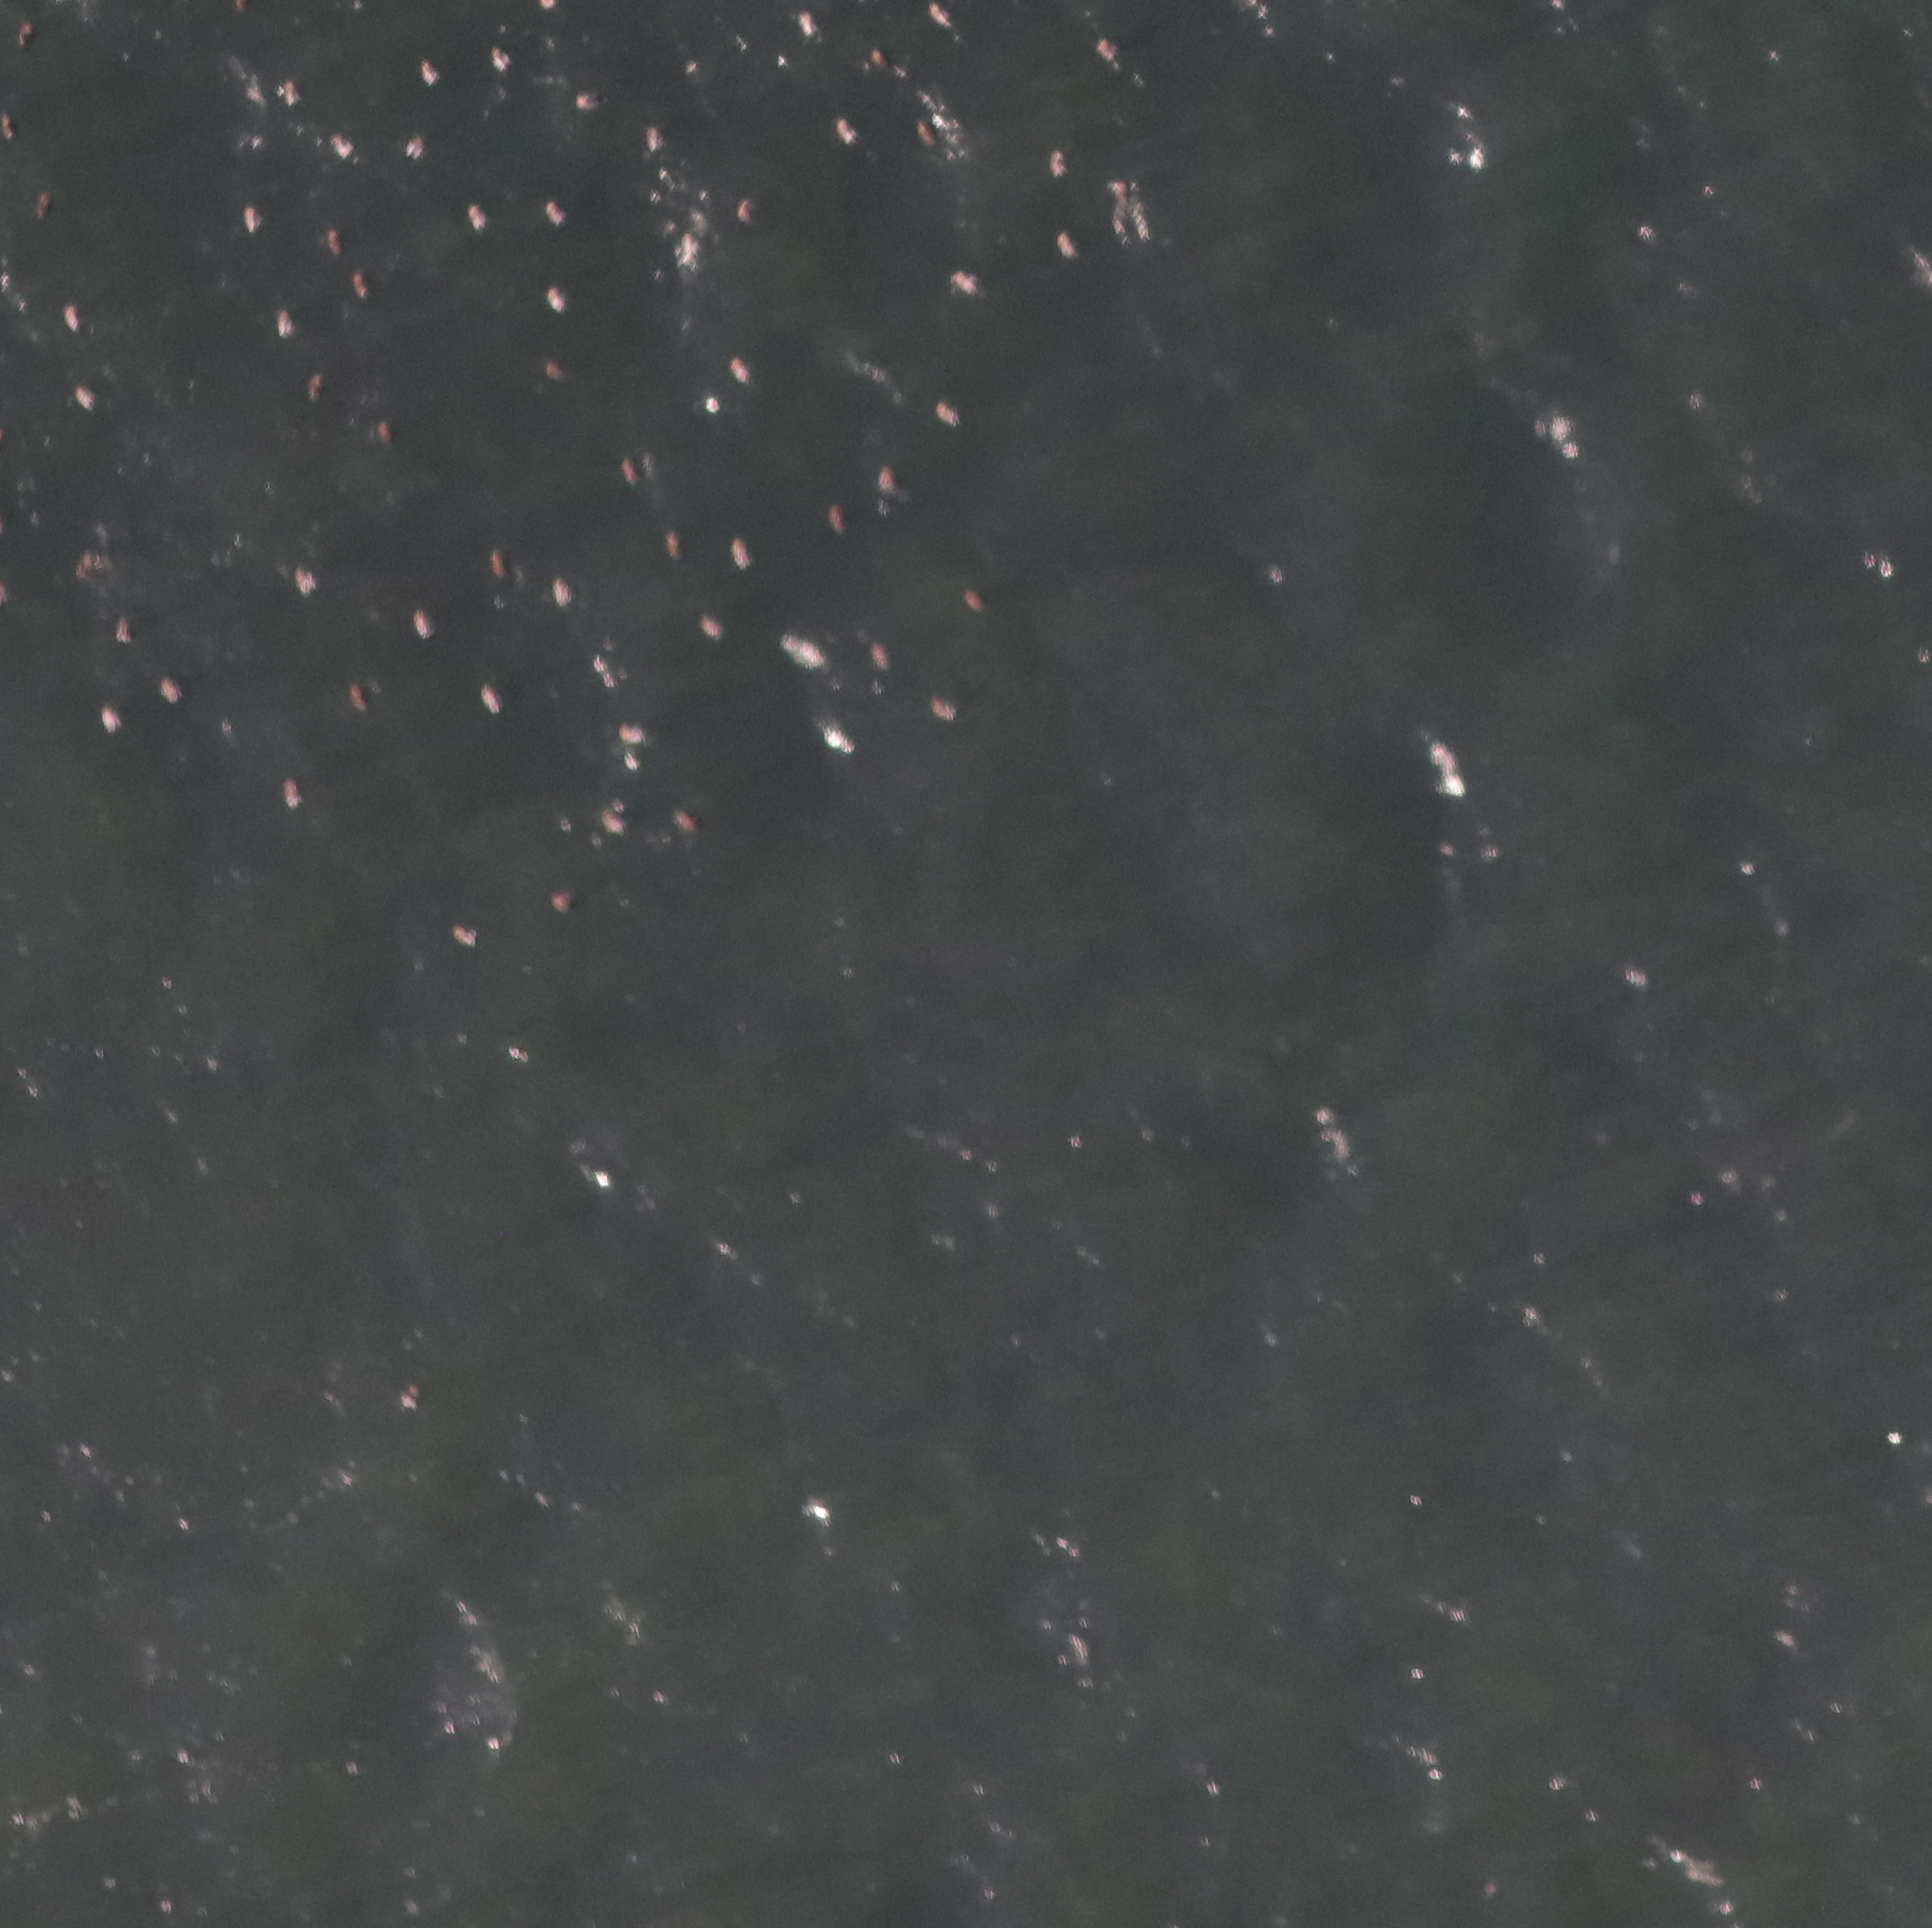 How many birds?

62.